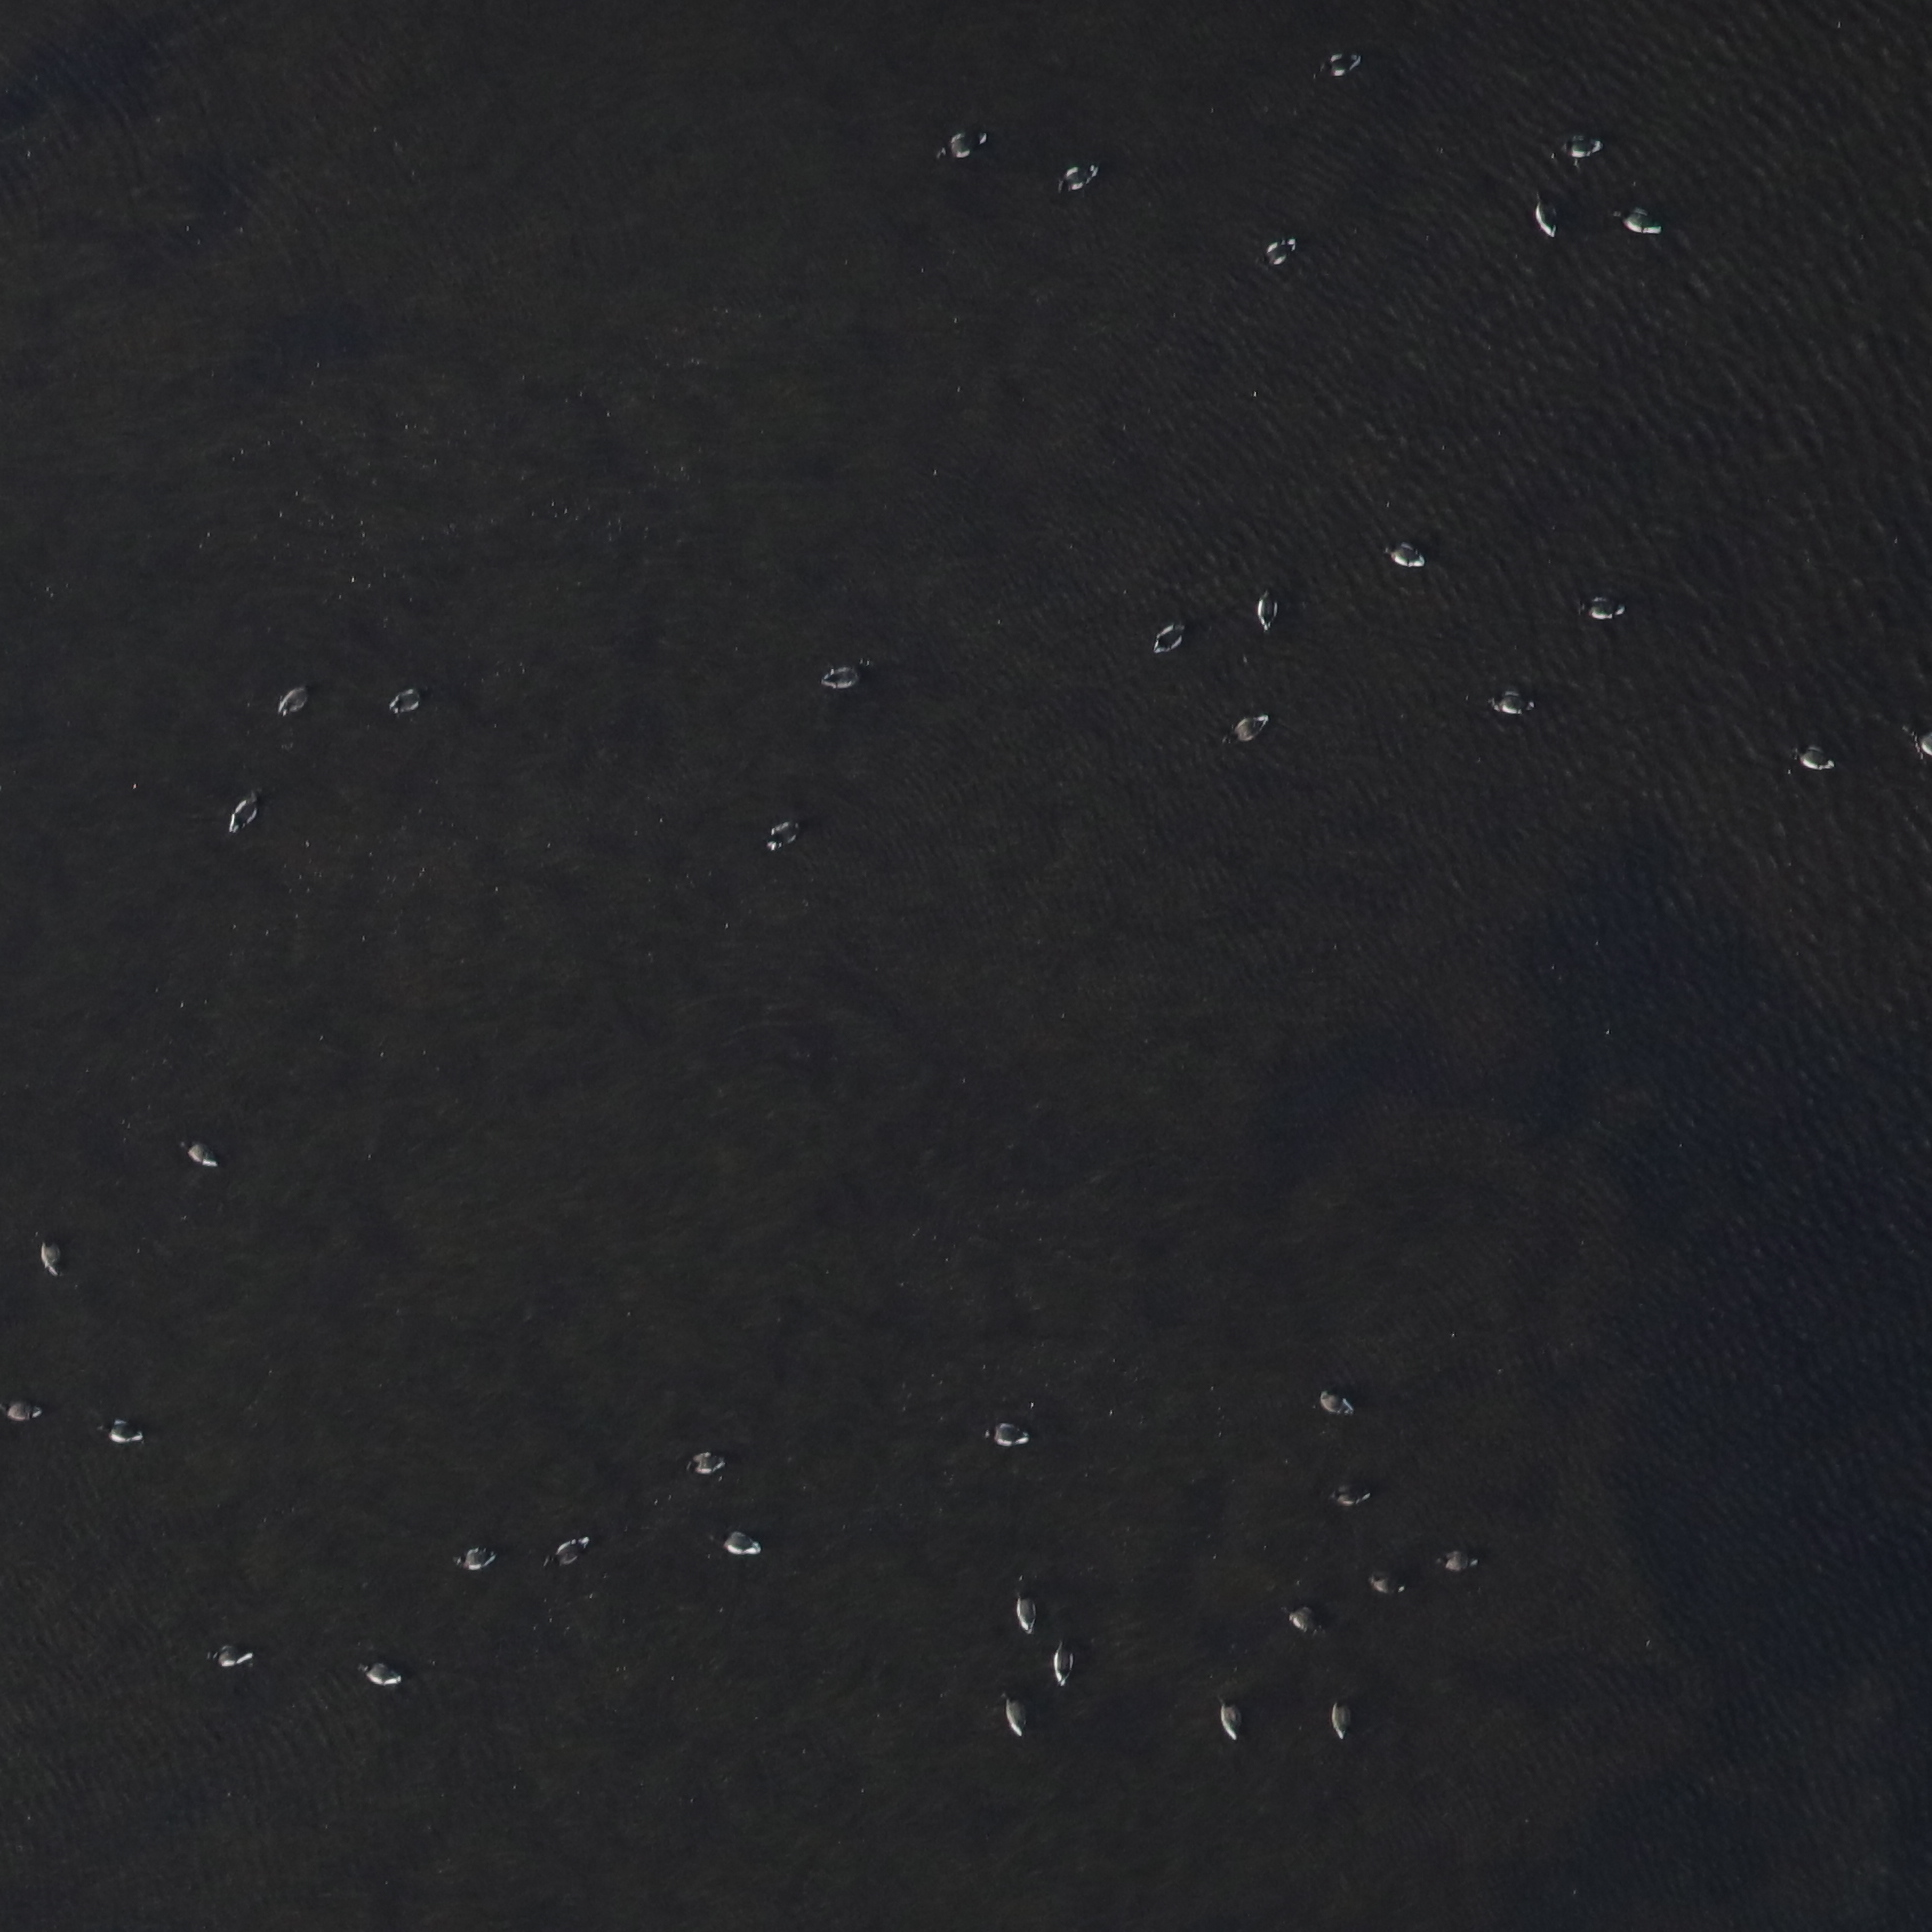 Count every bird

41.